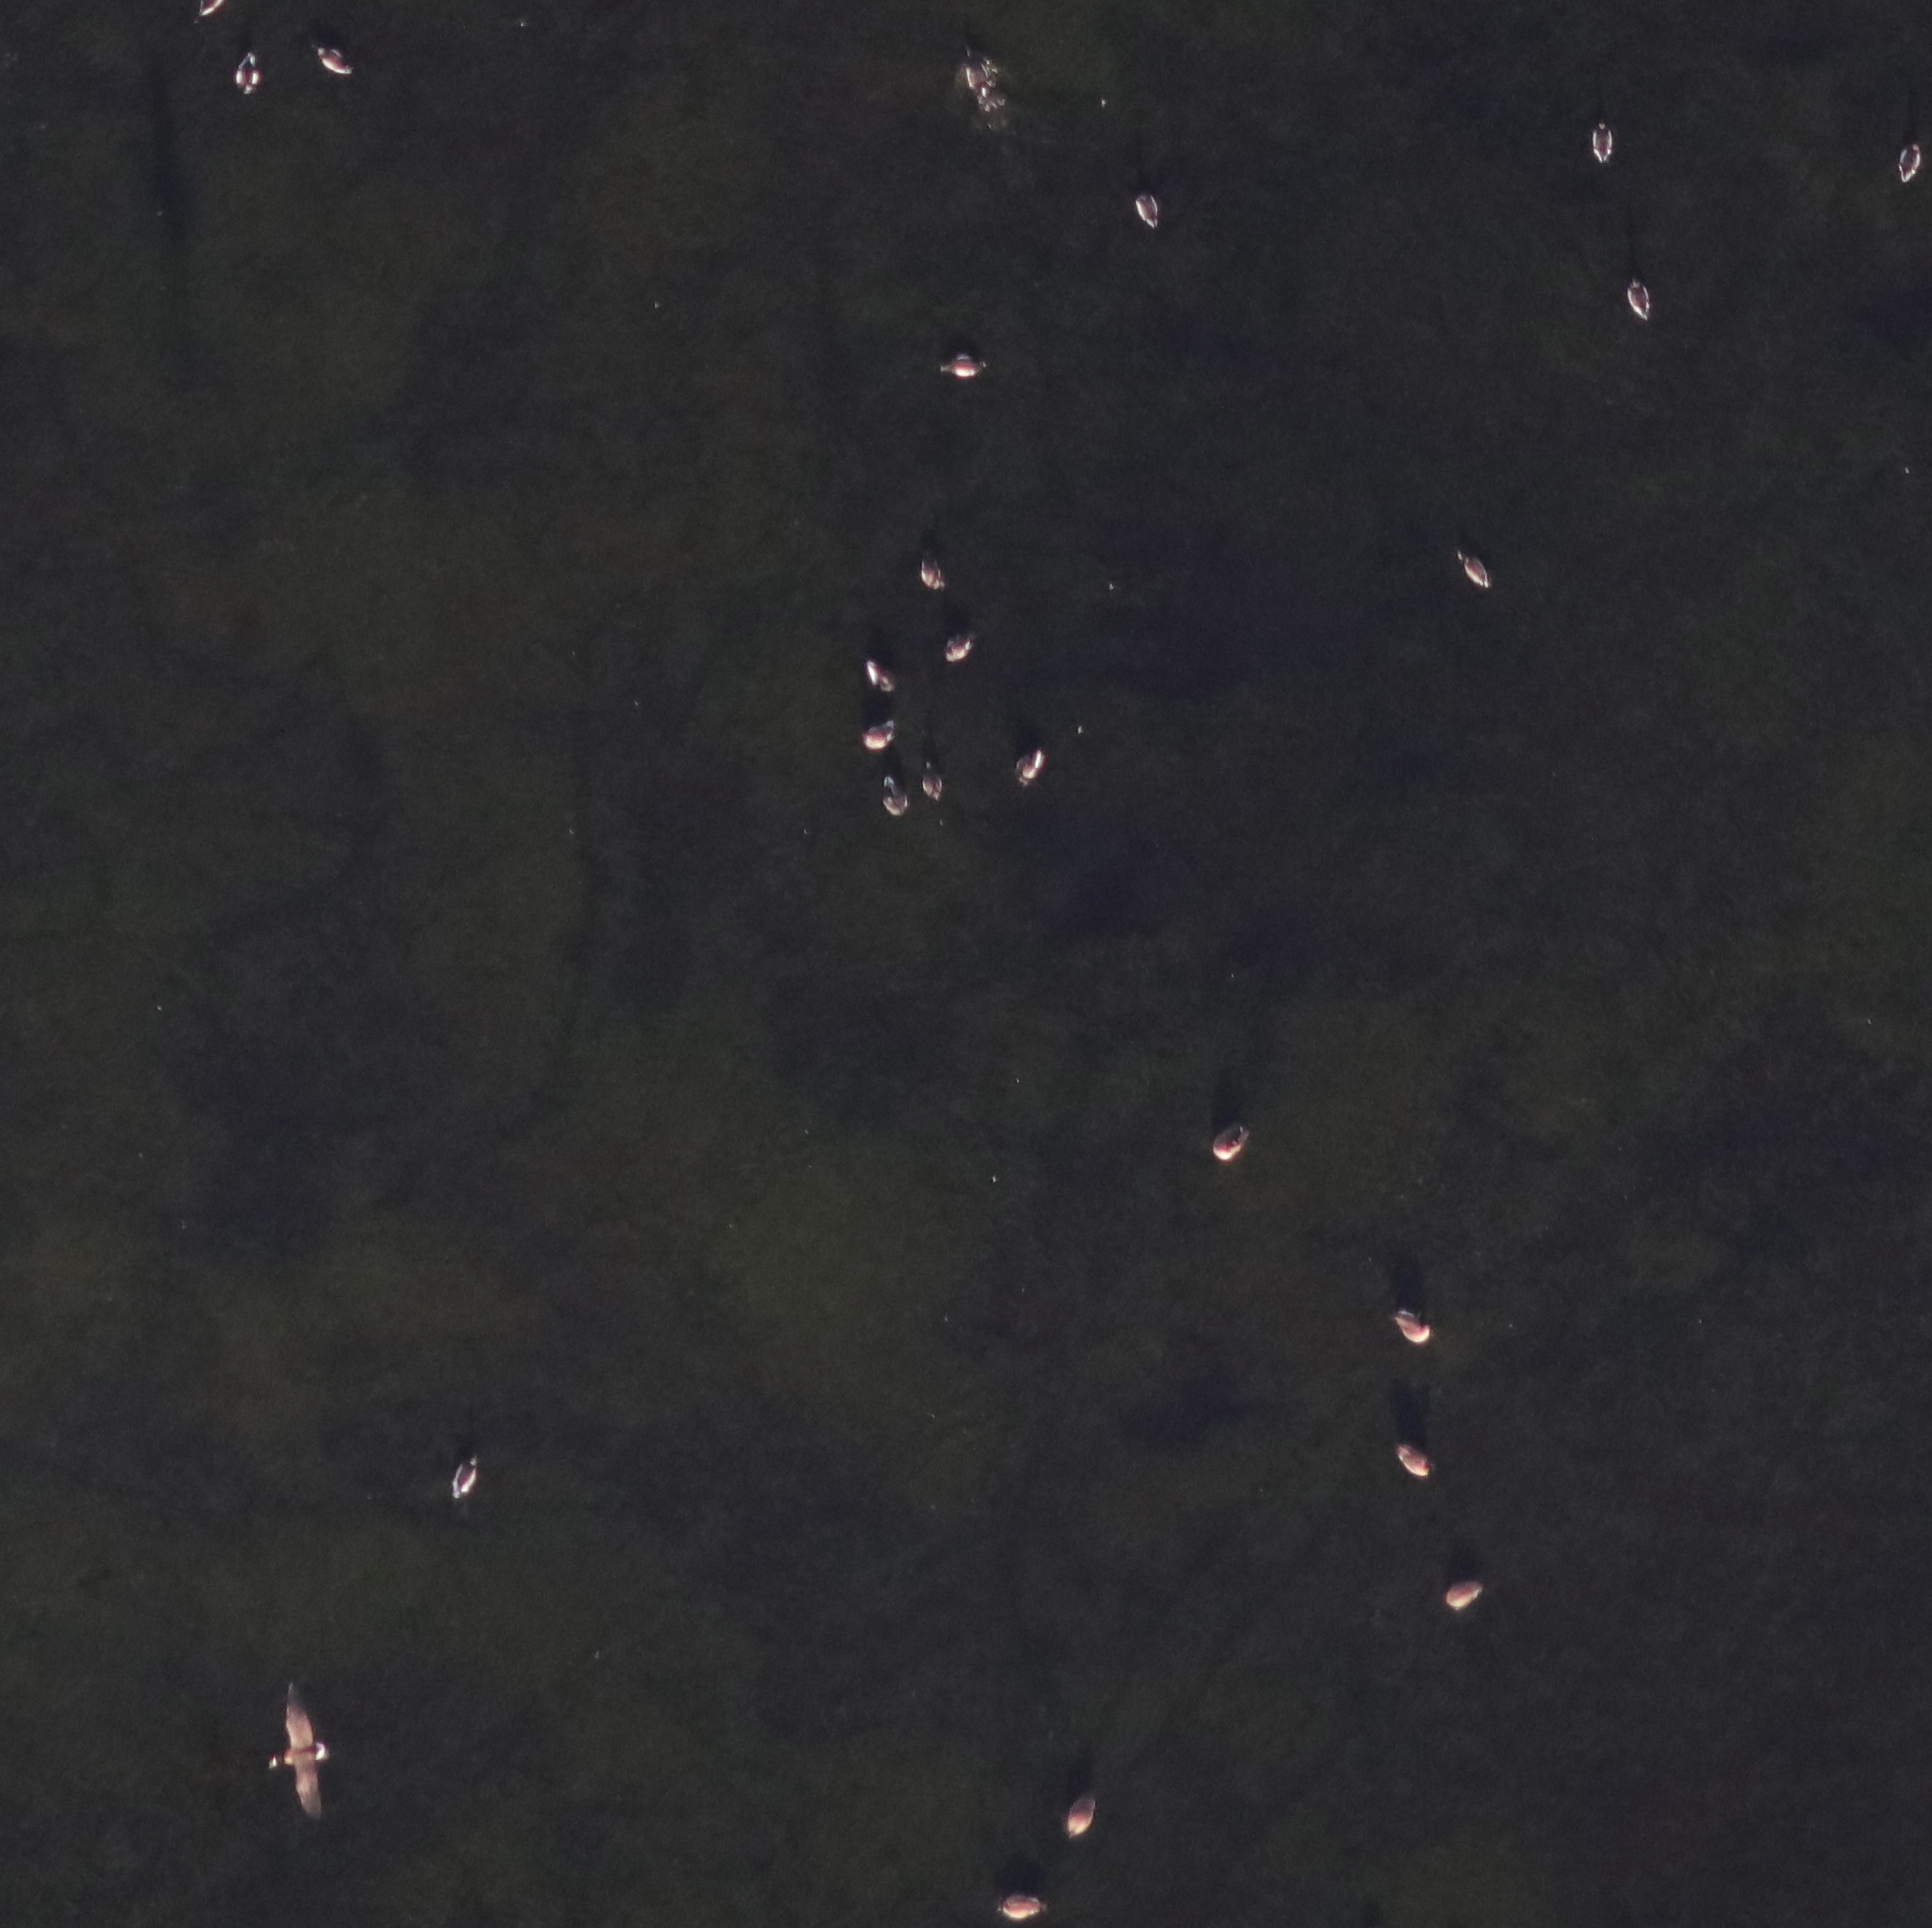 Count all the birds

24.